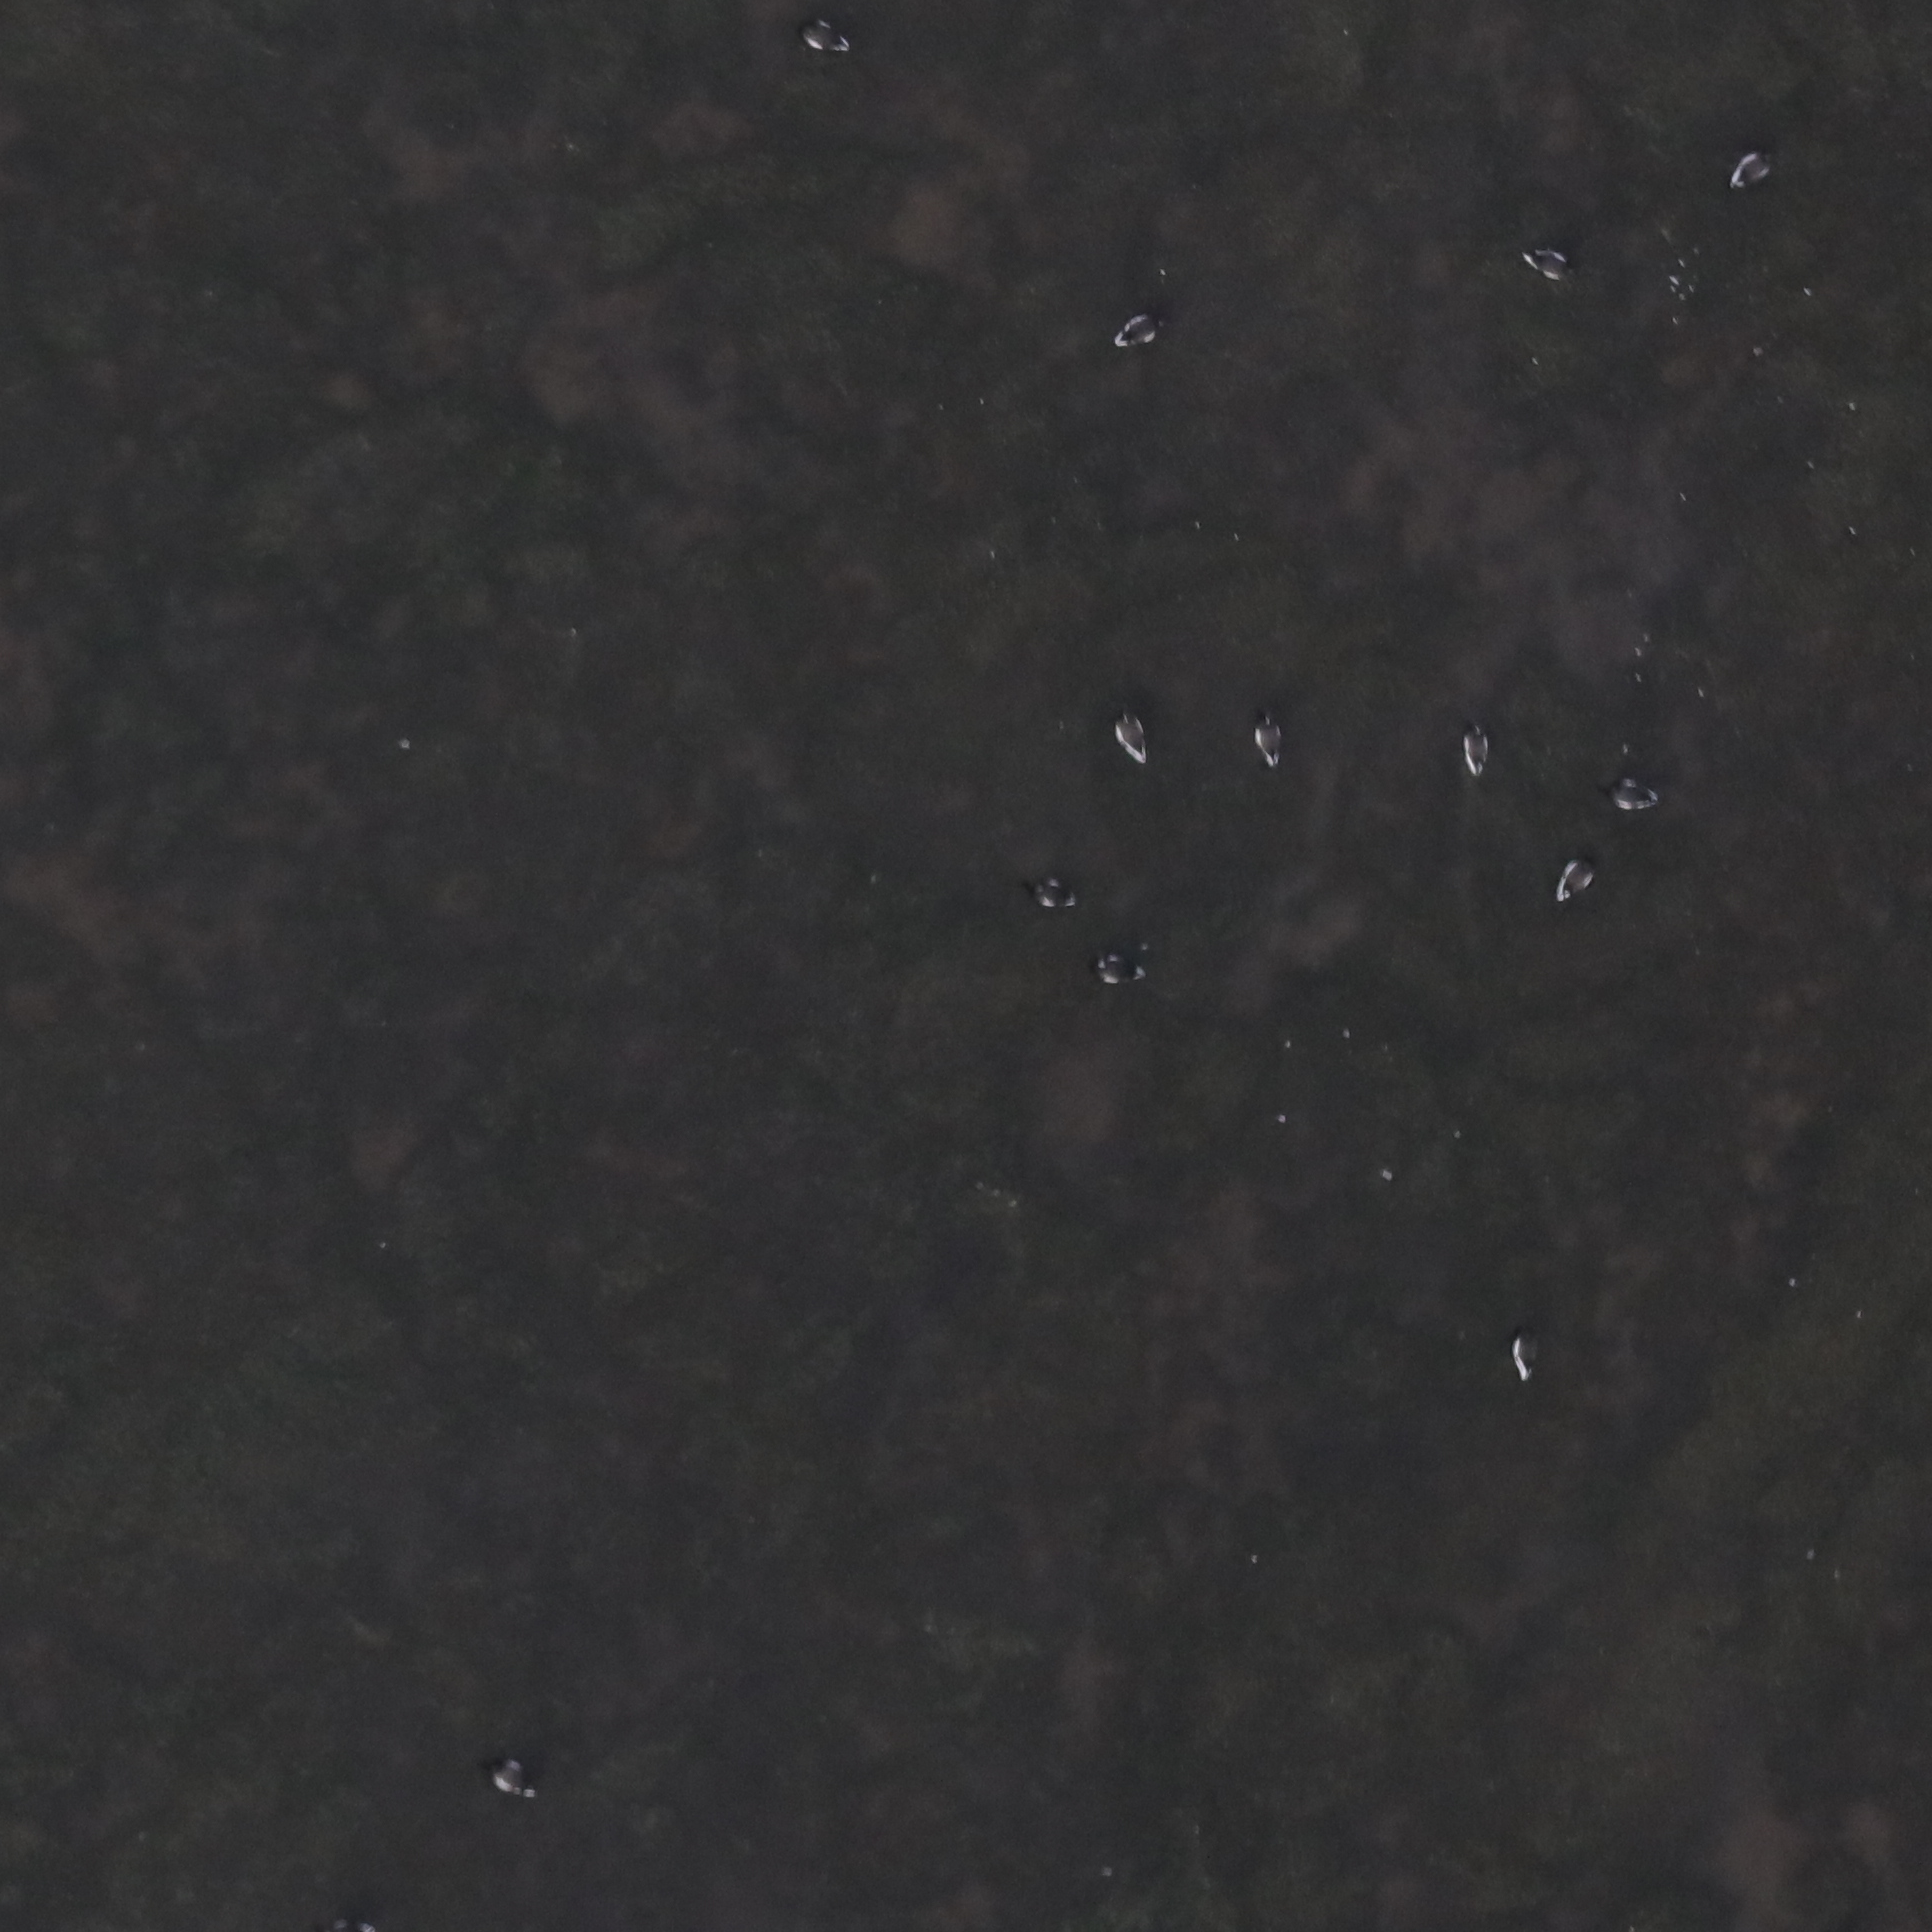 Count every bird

13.